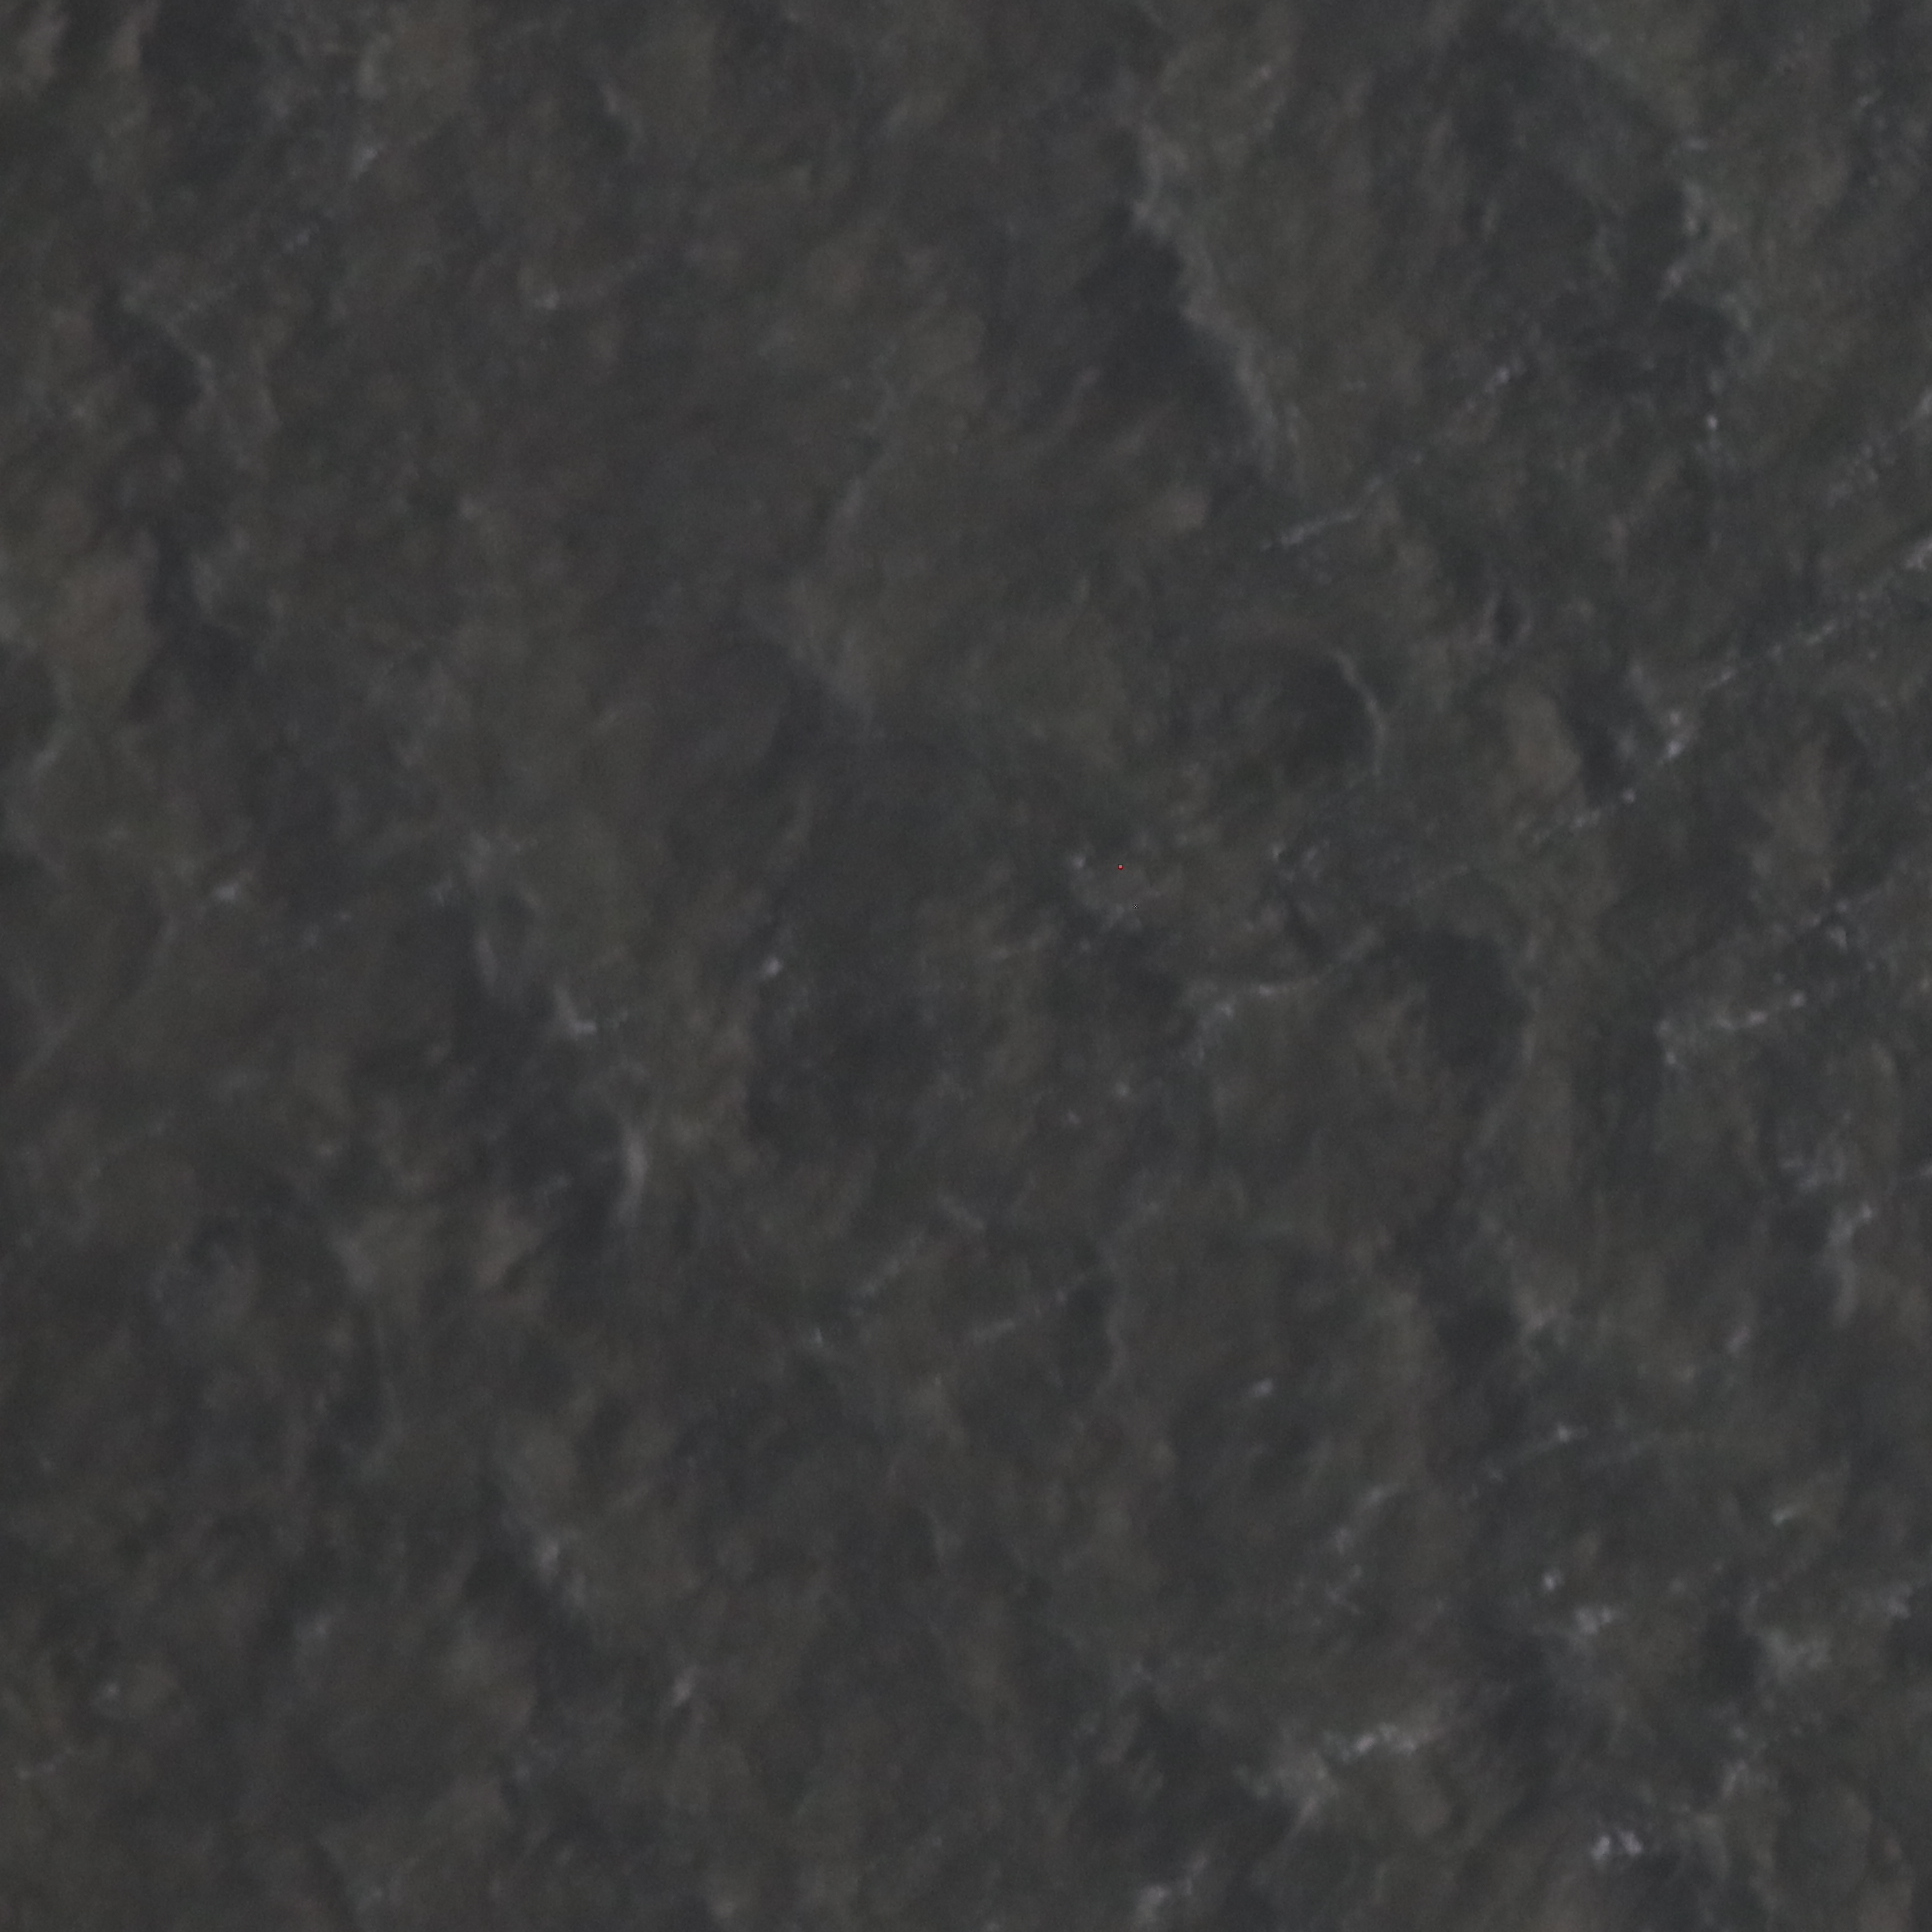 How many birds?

0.